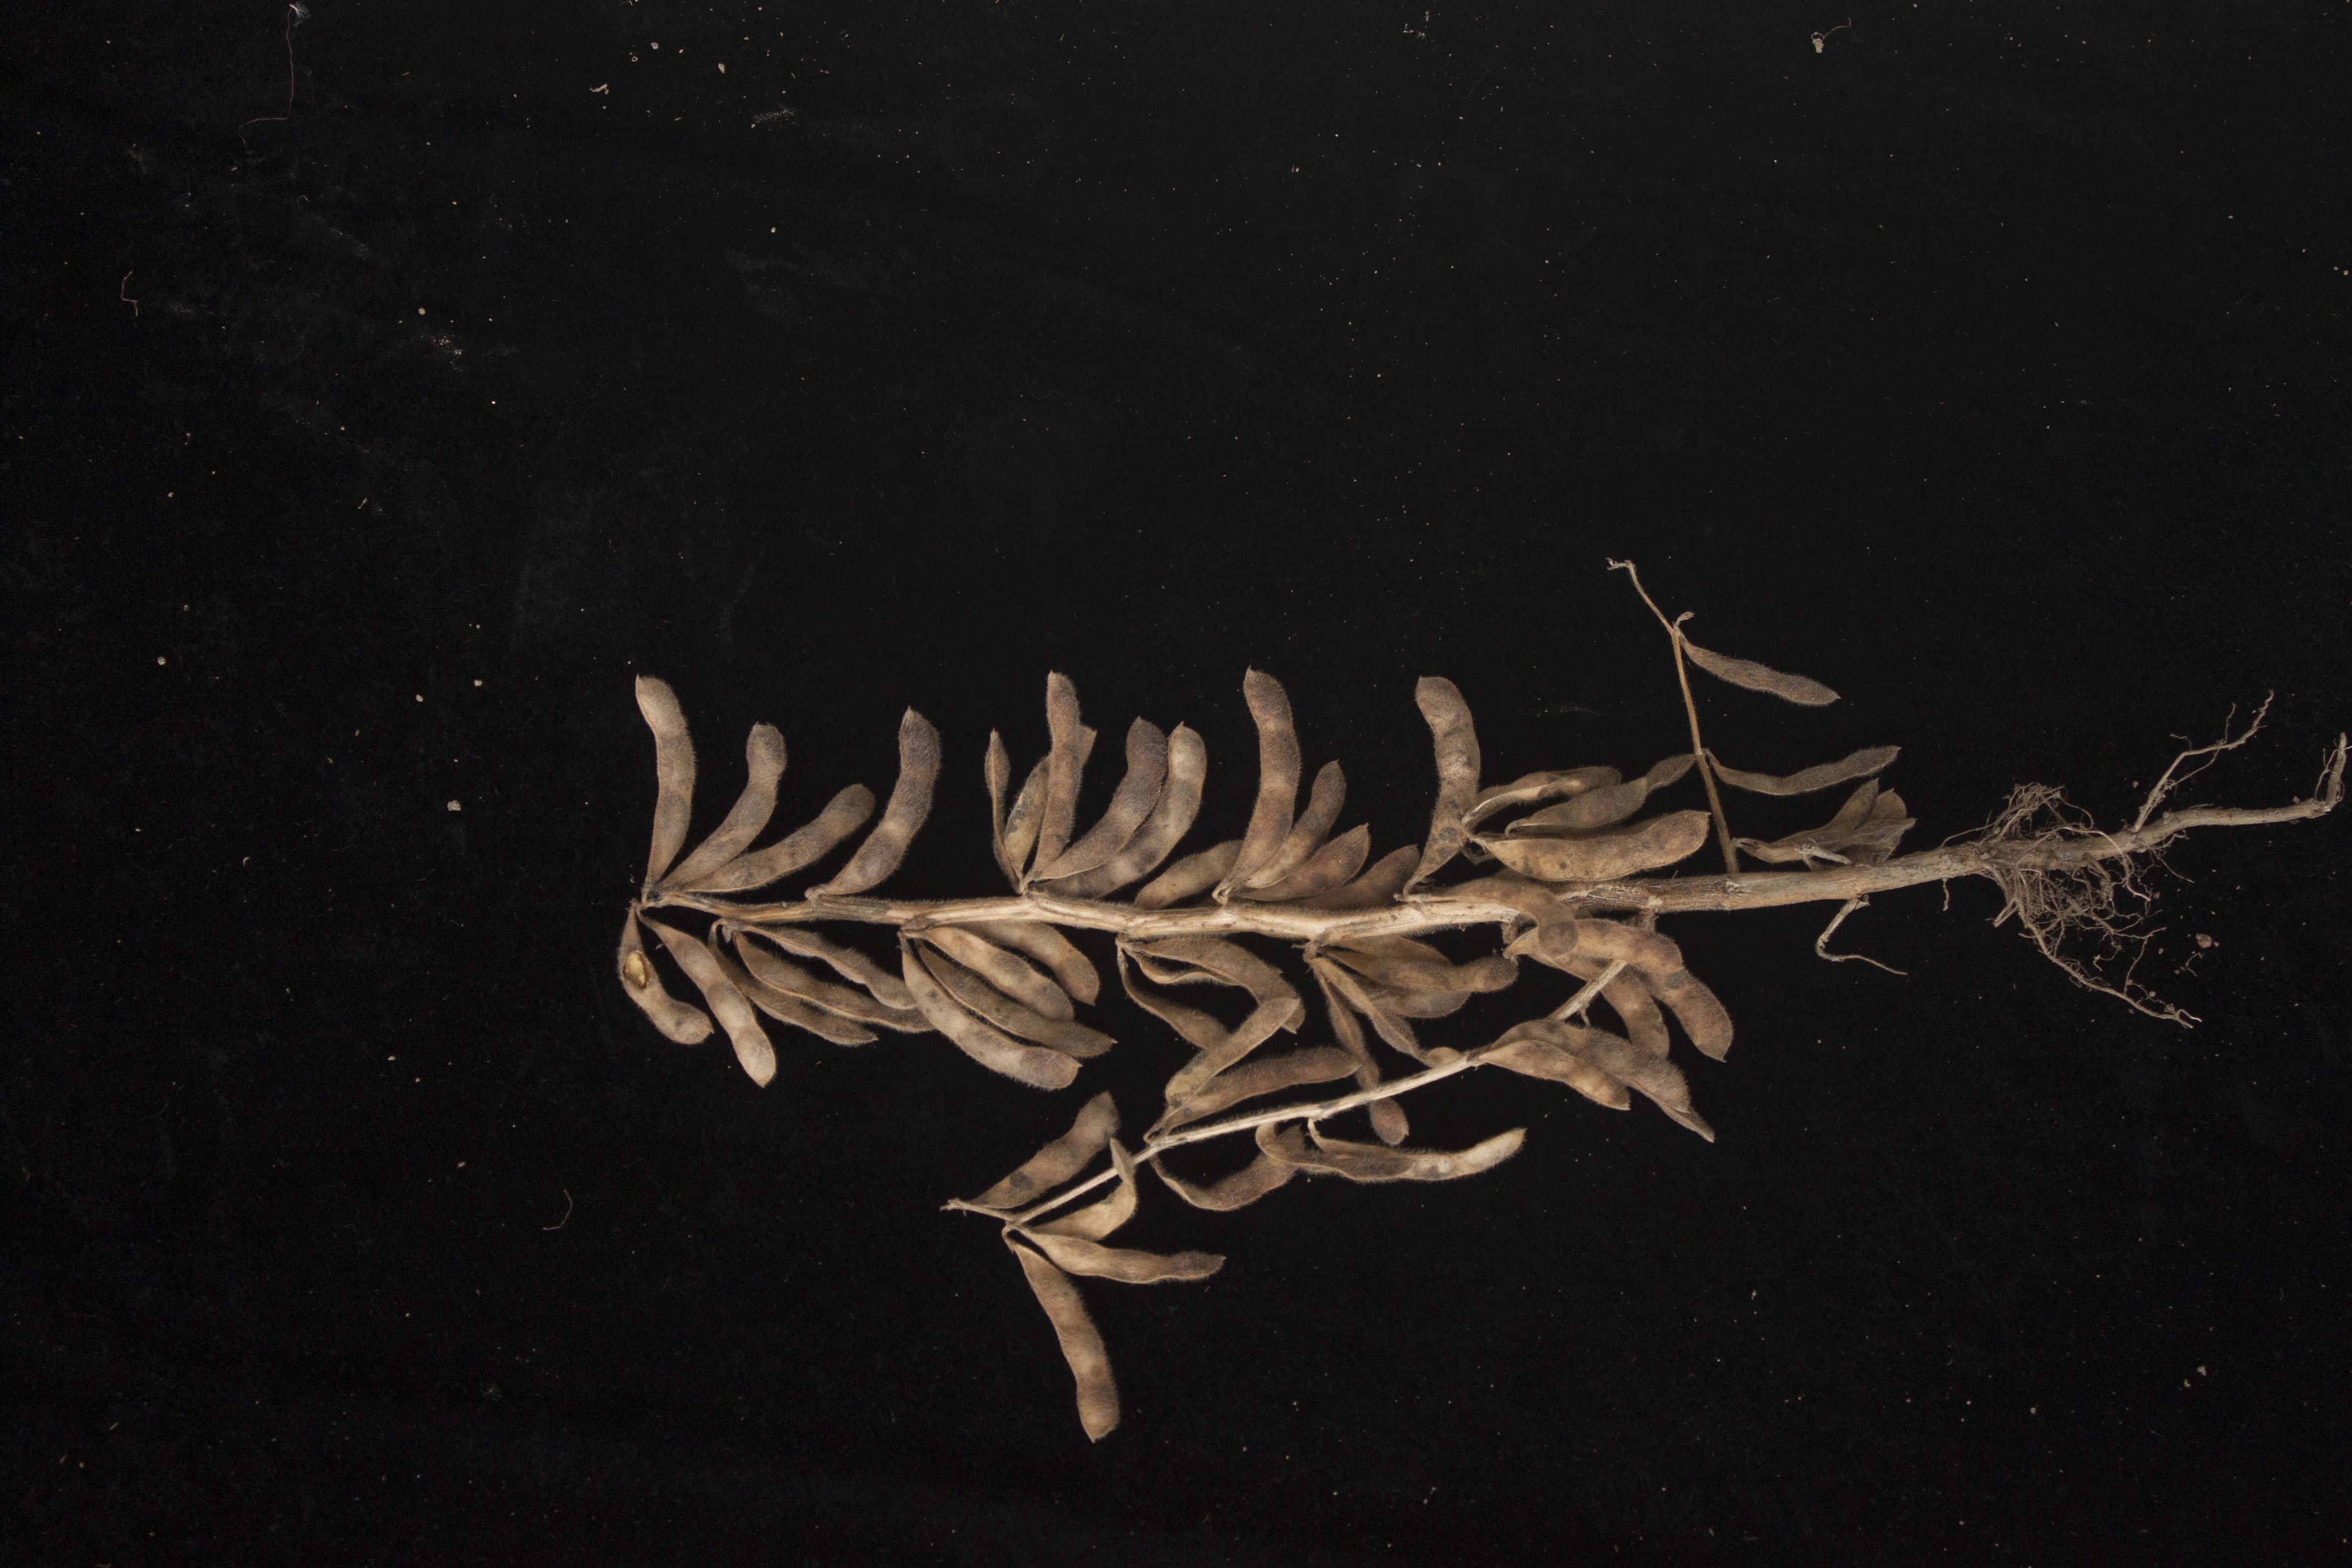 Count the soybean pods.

53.